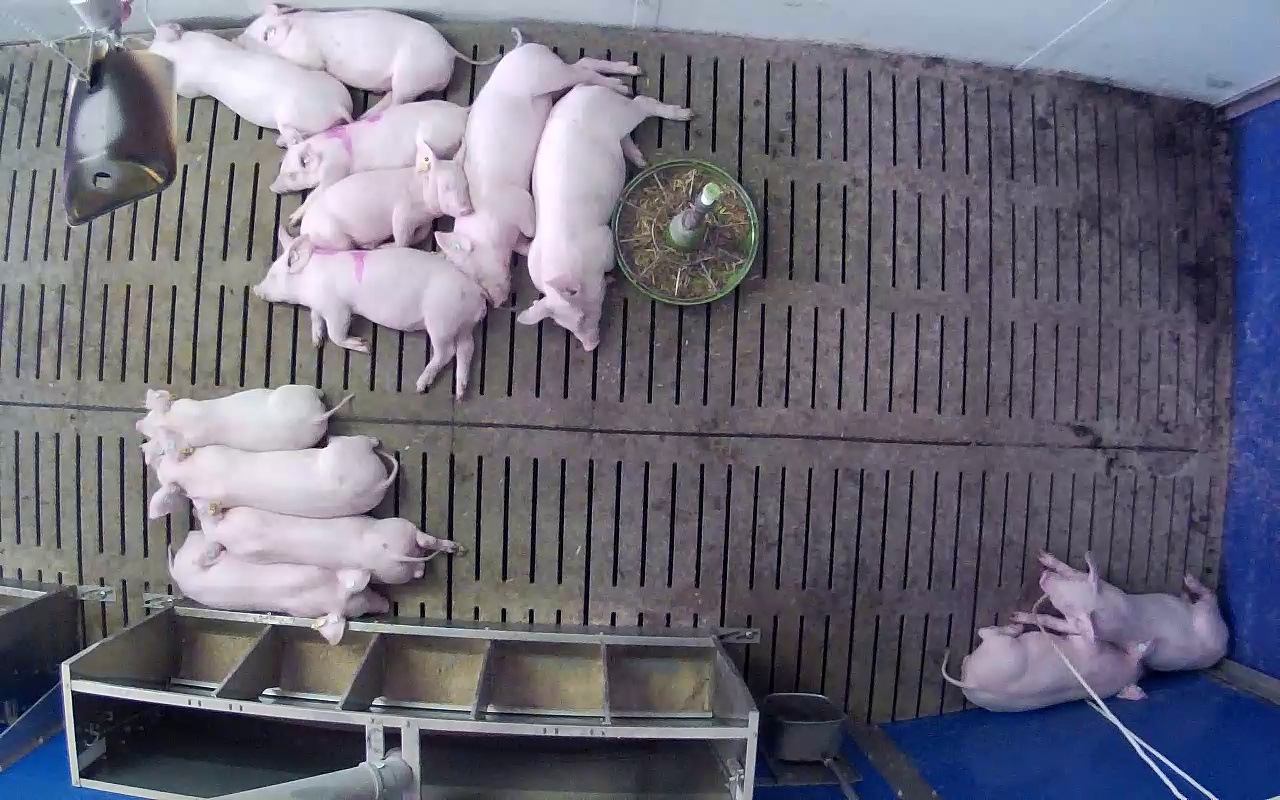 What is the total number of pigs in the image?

13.